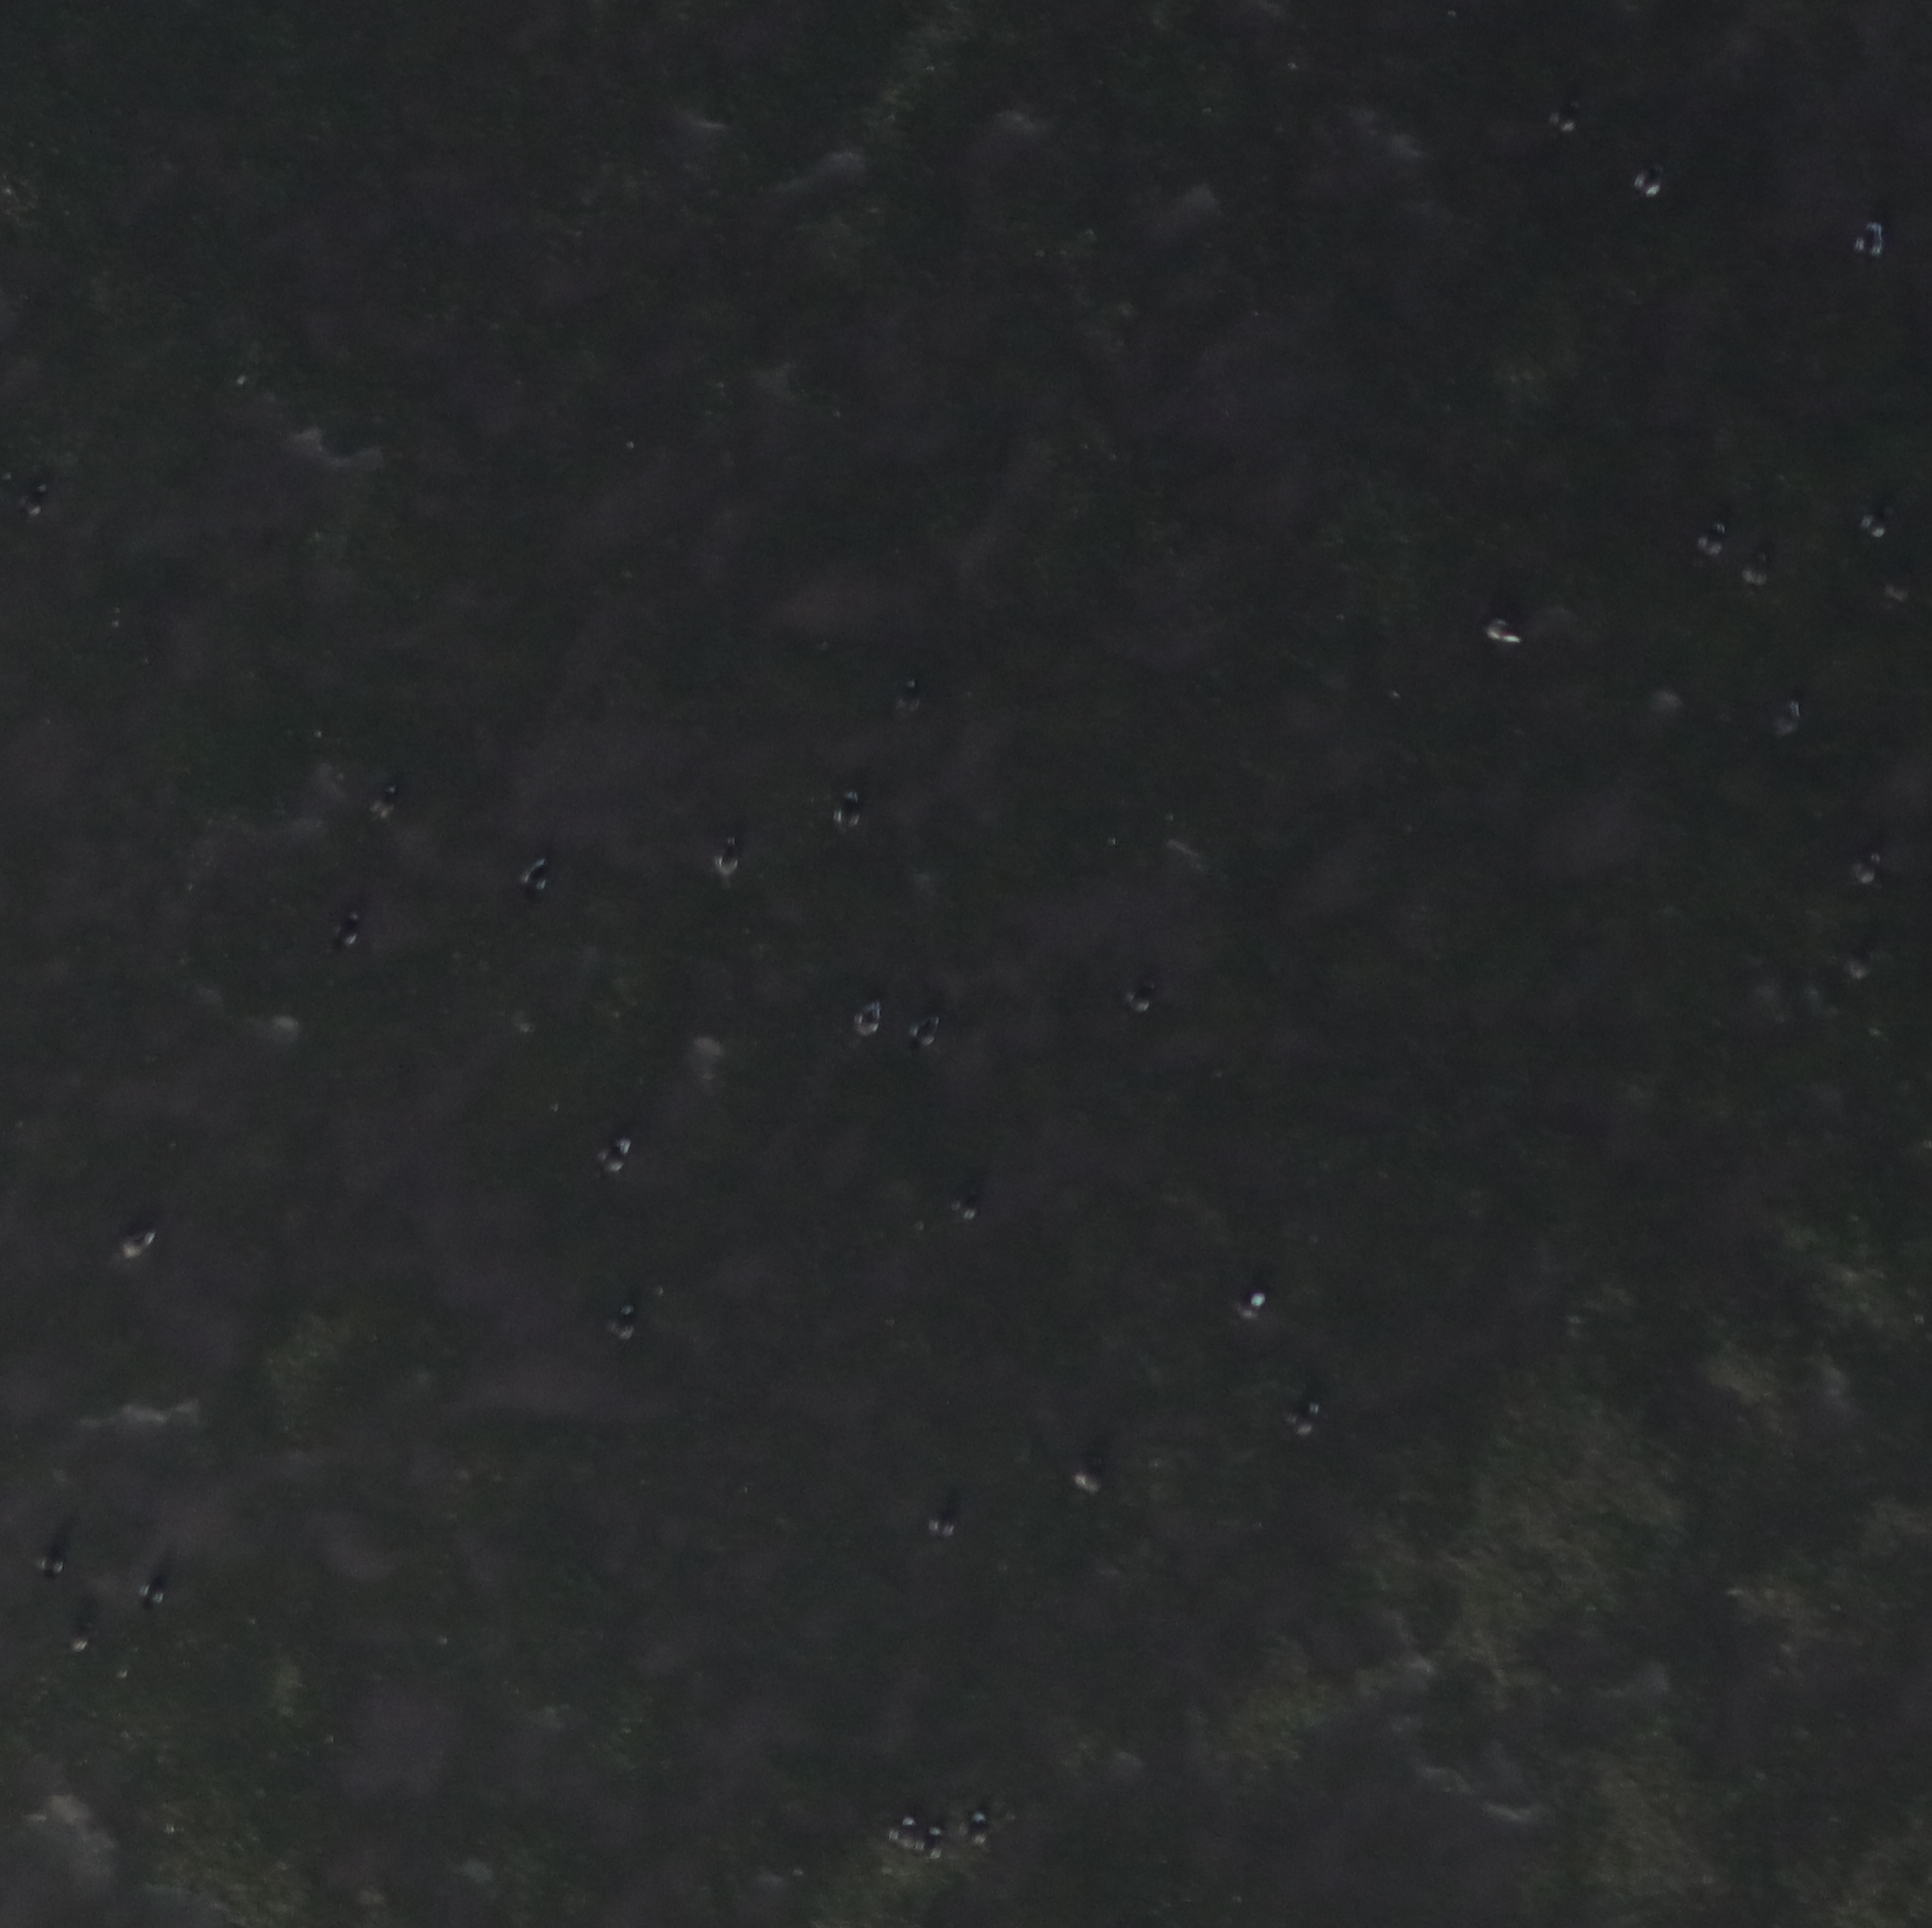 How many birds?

35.